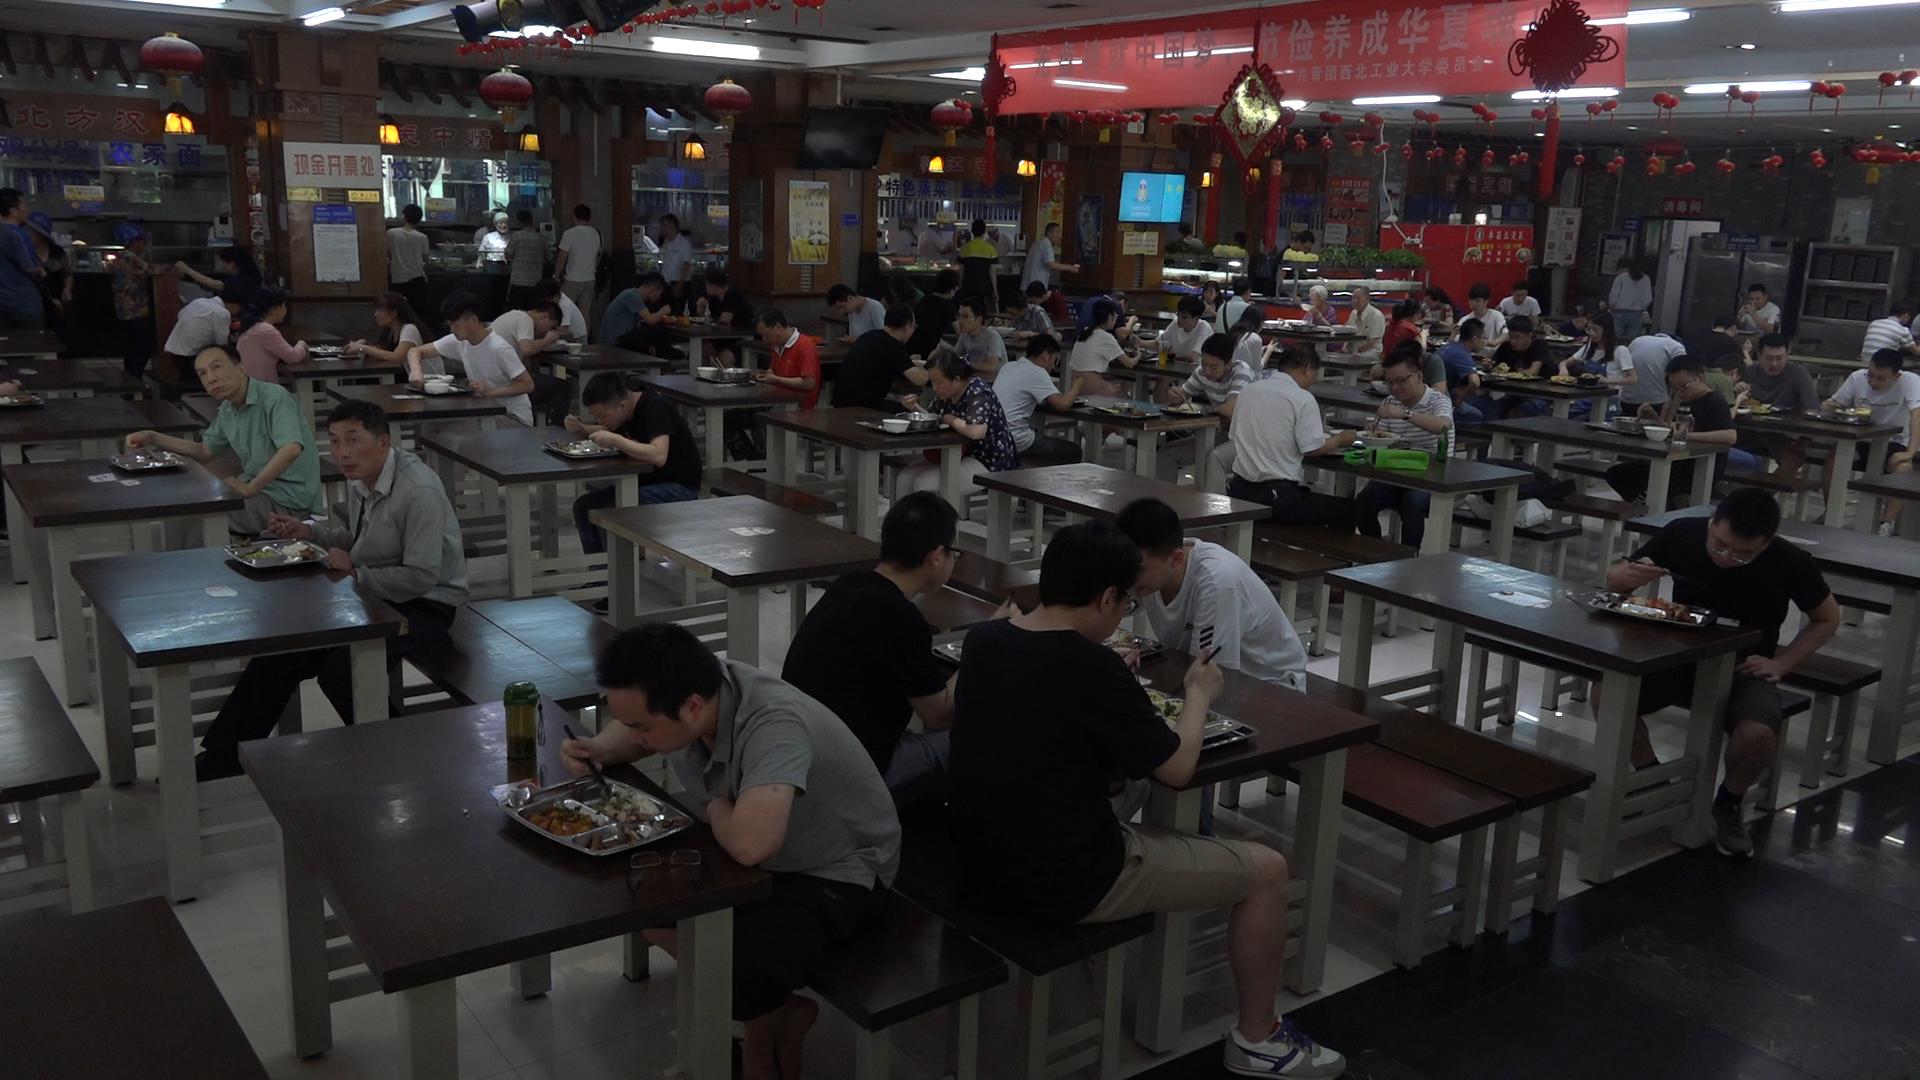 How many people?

71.